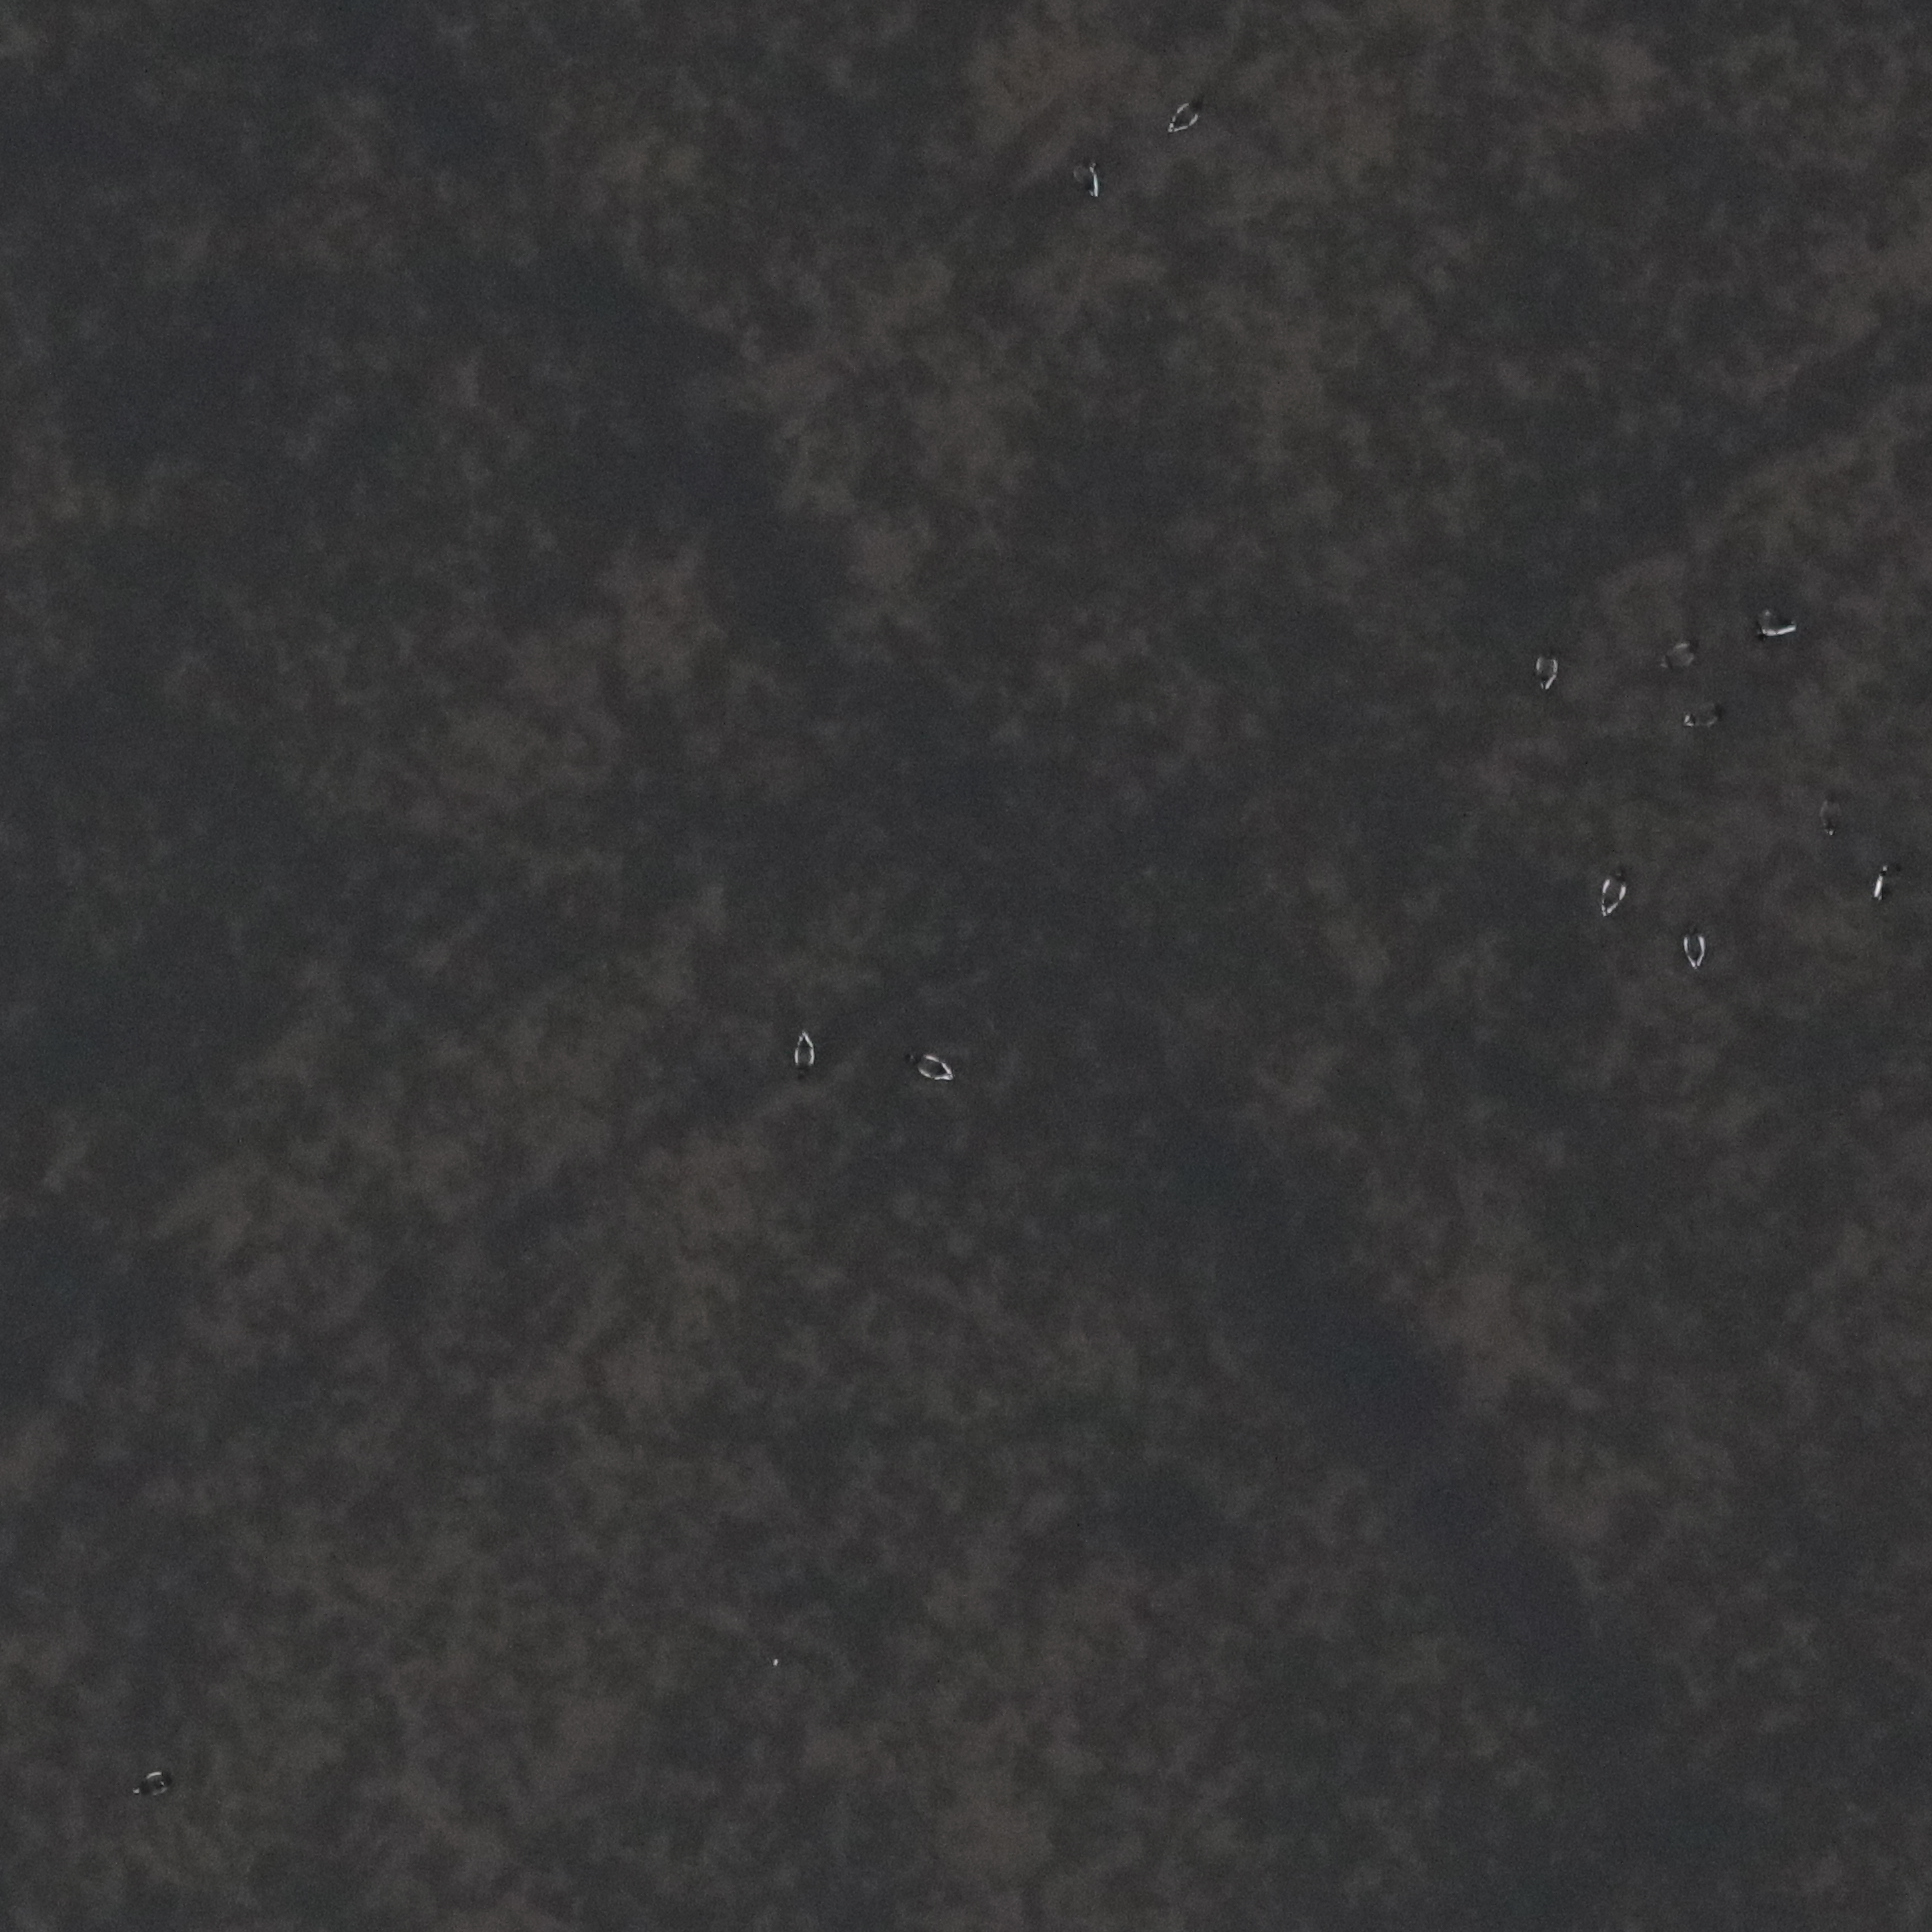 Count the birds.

13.